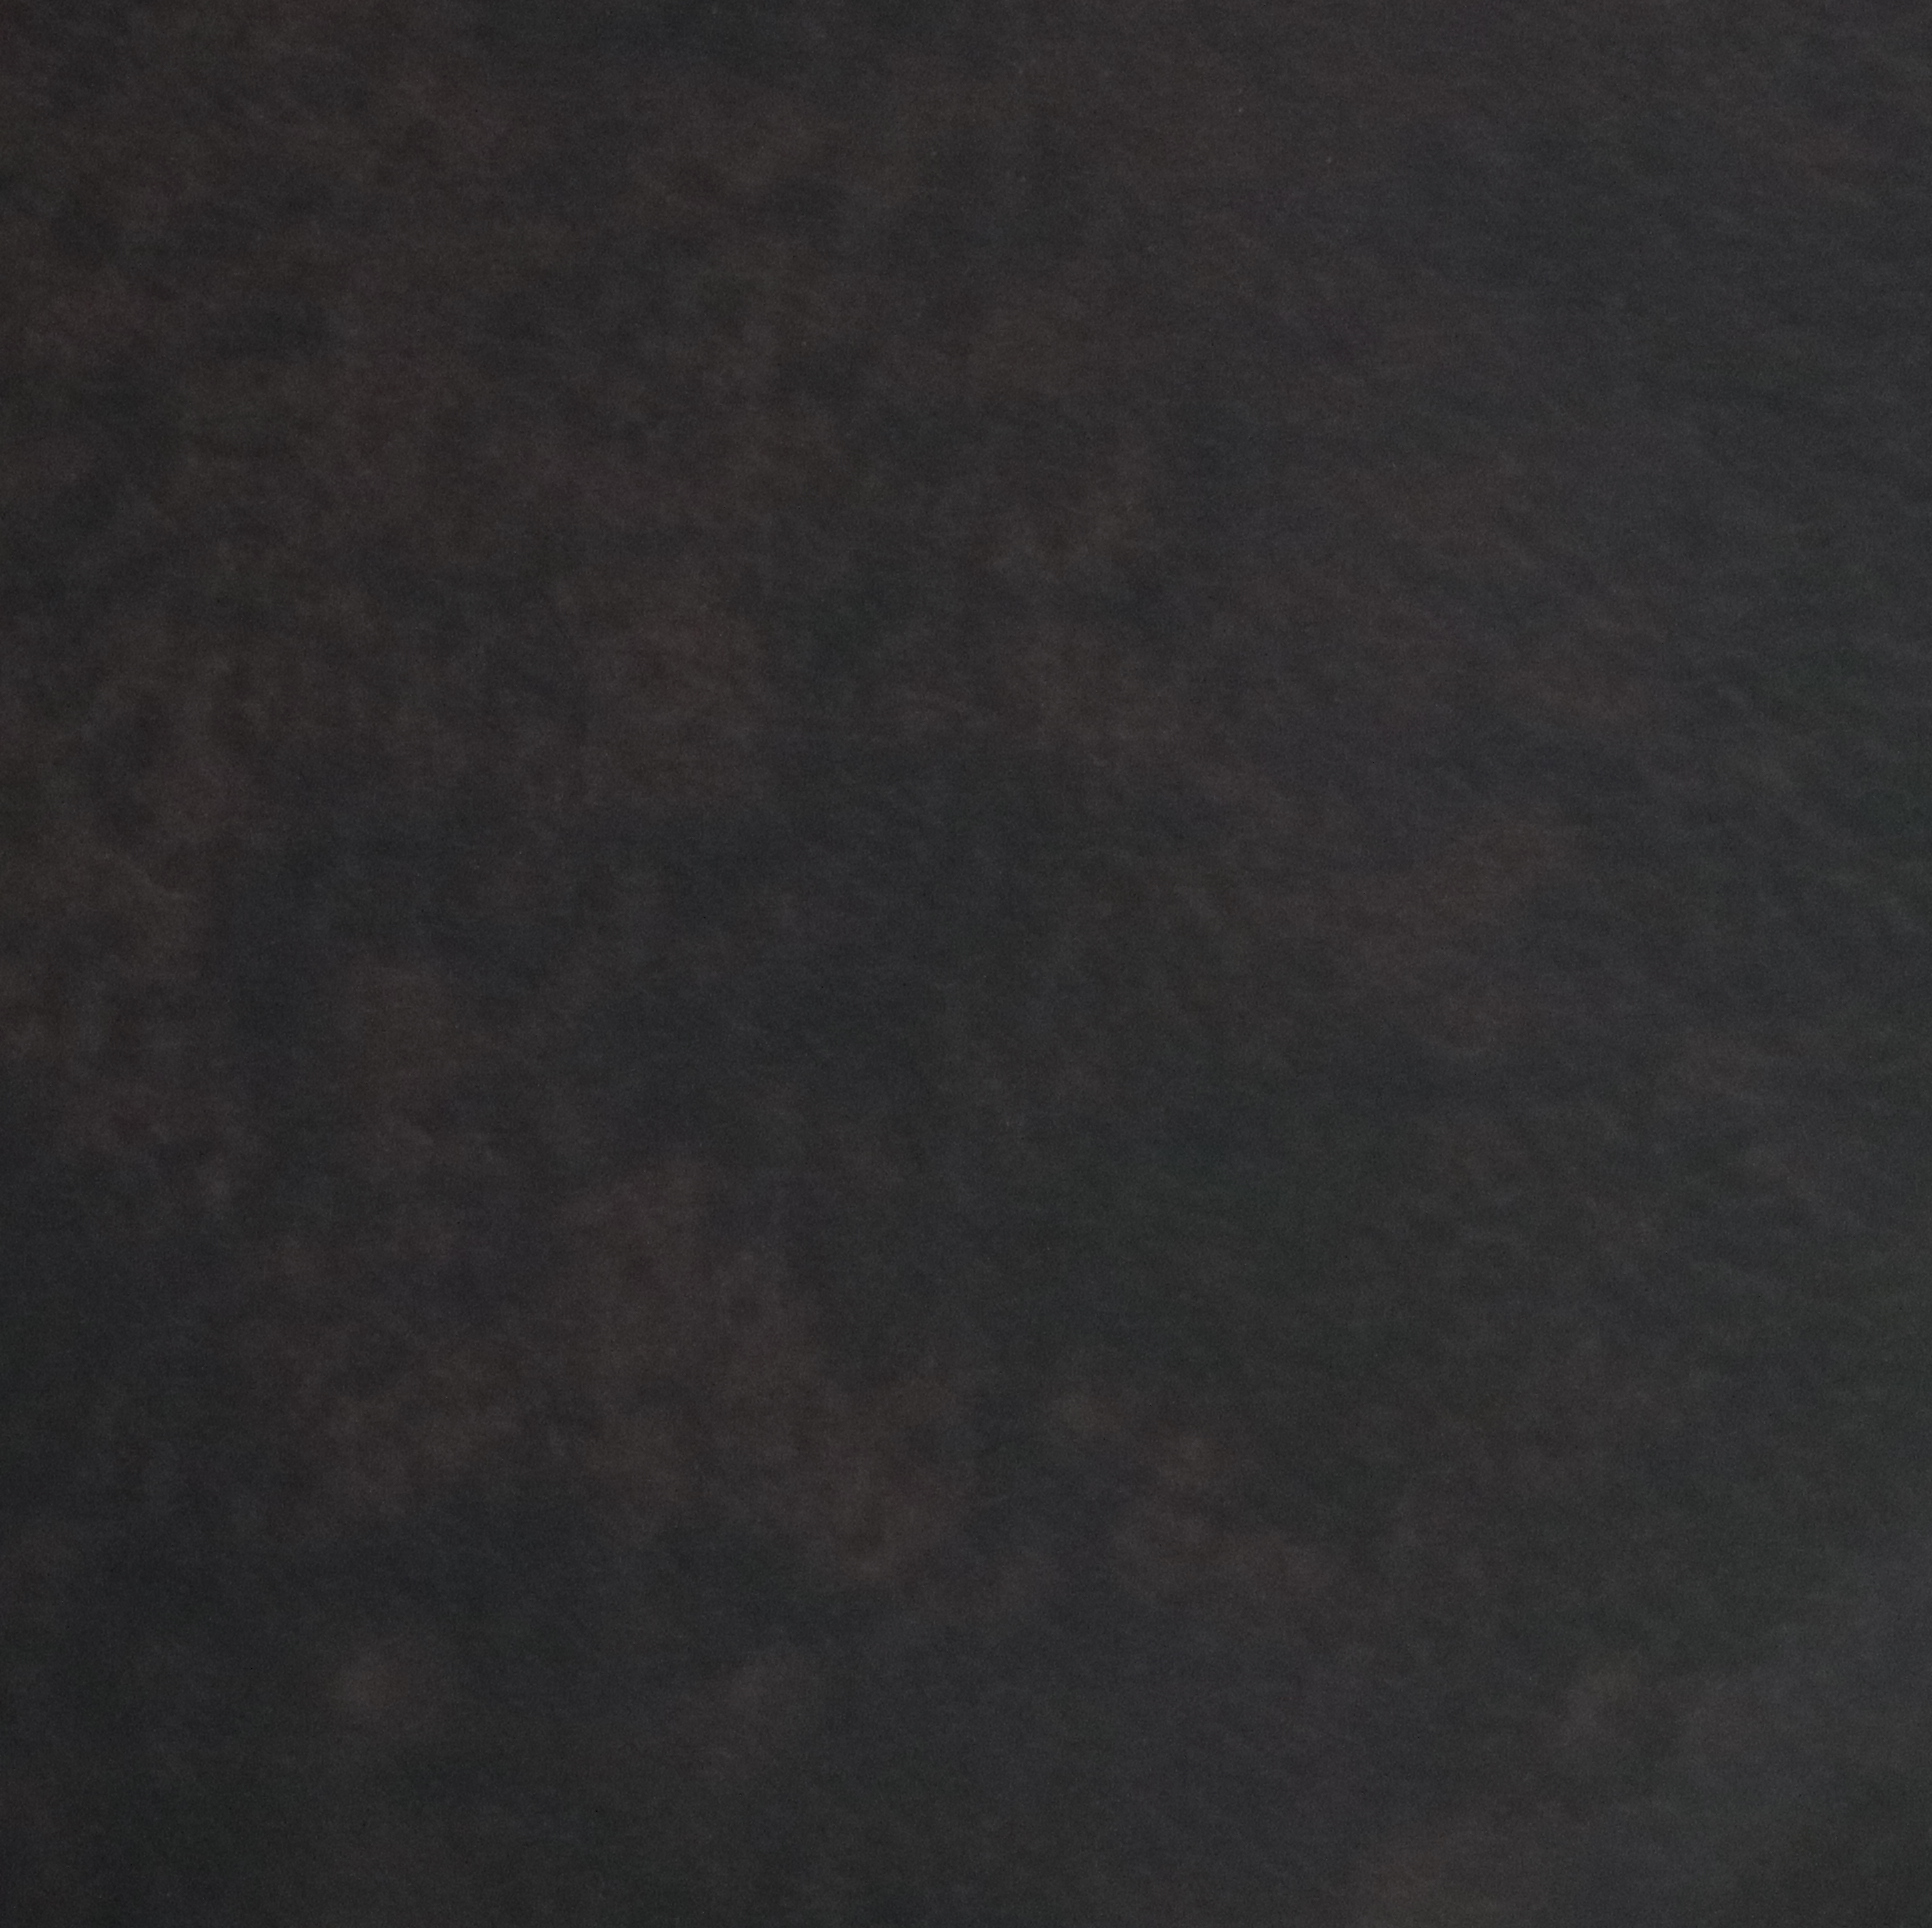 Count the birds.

0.